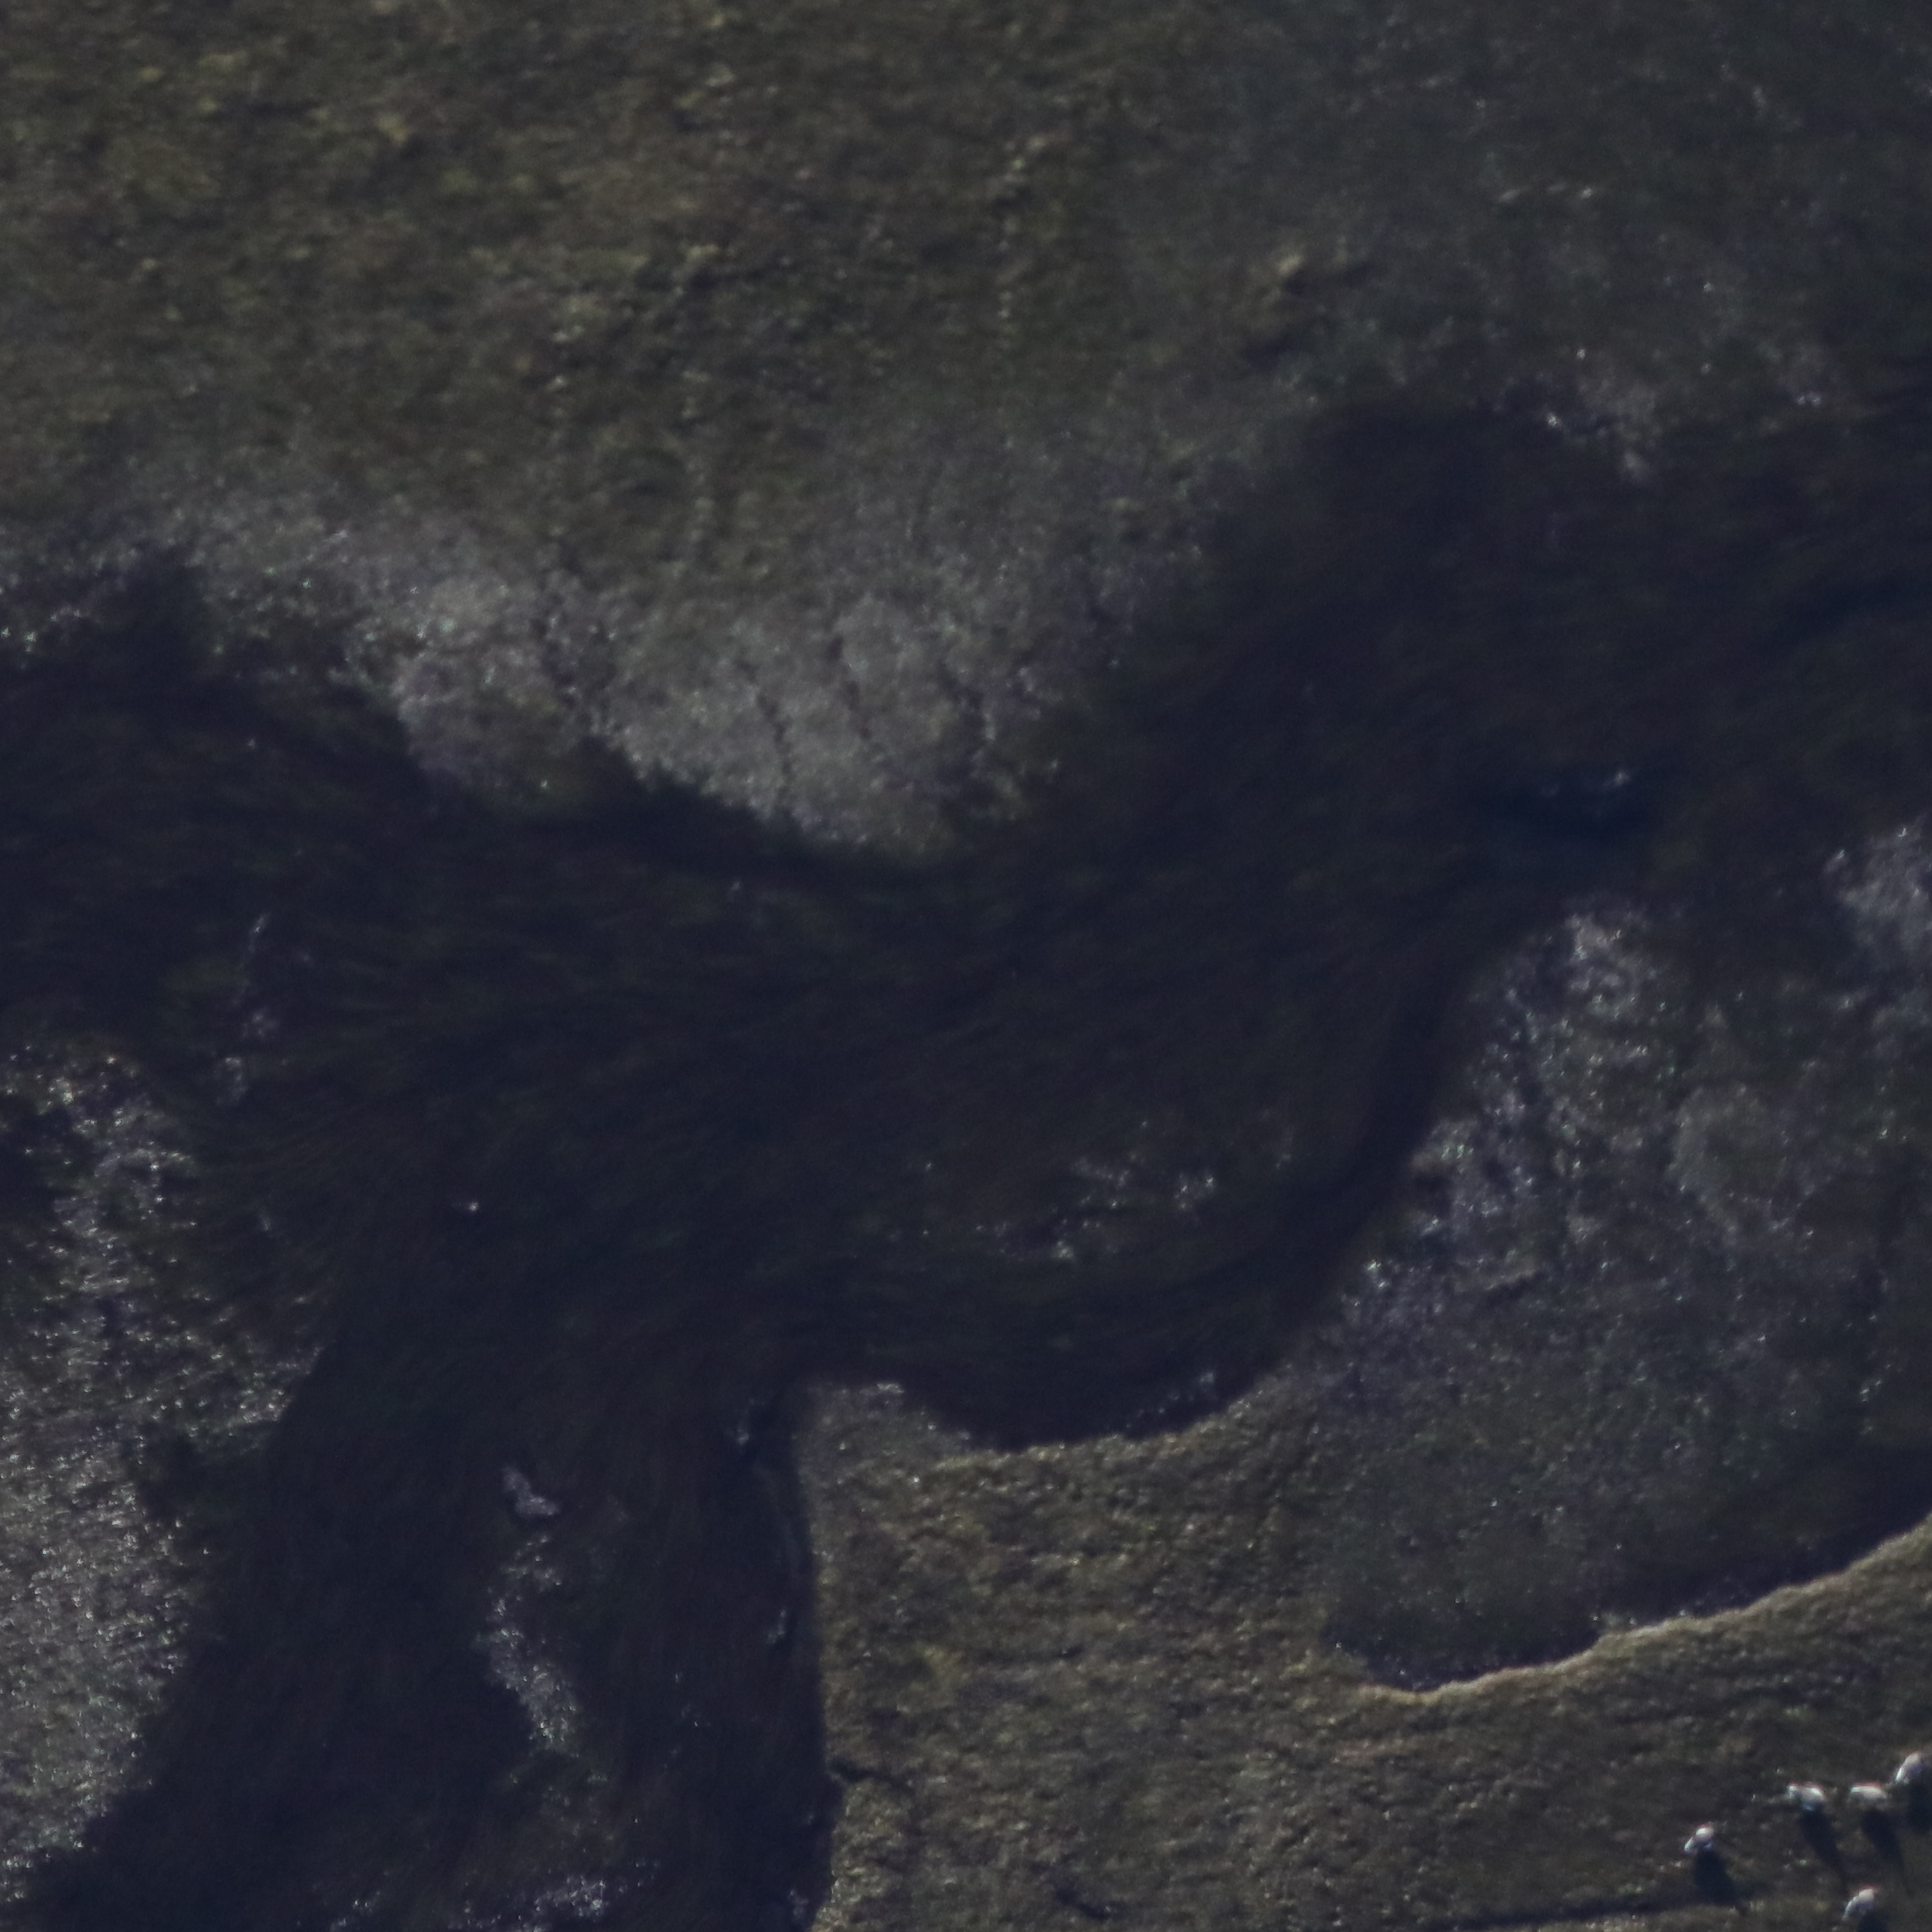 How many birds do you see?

5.